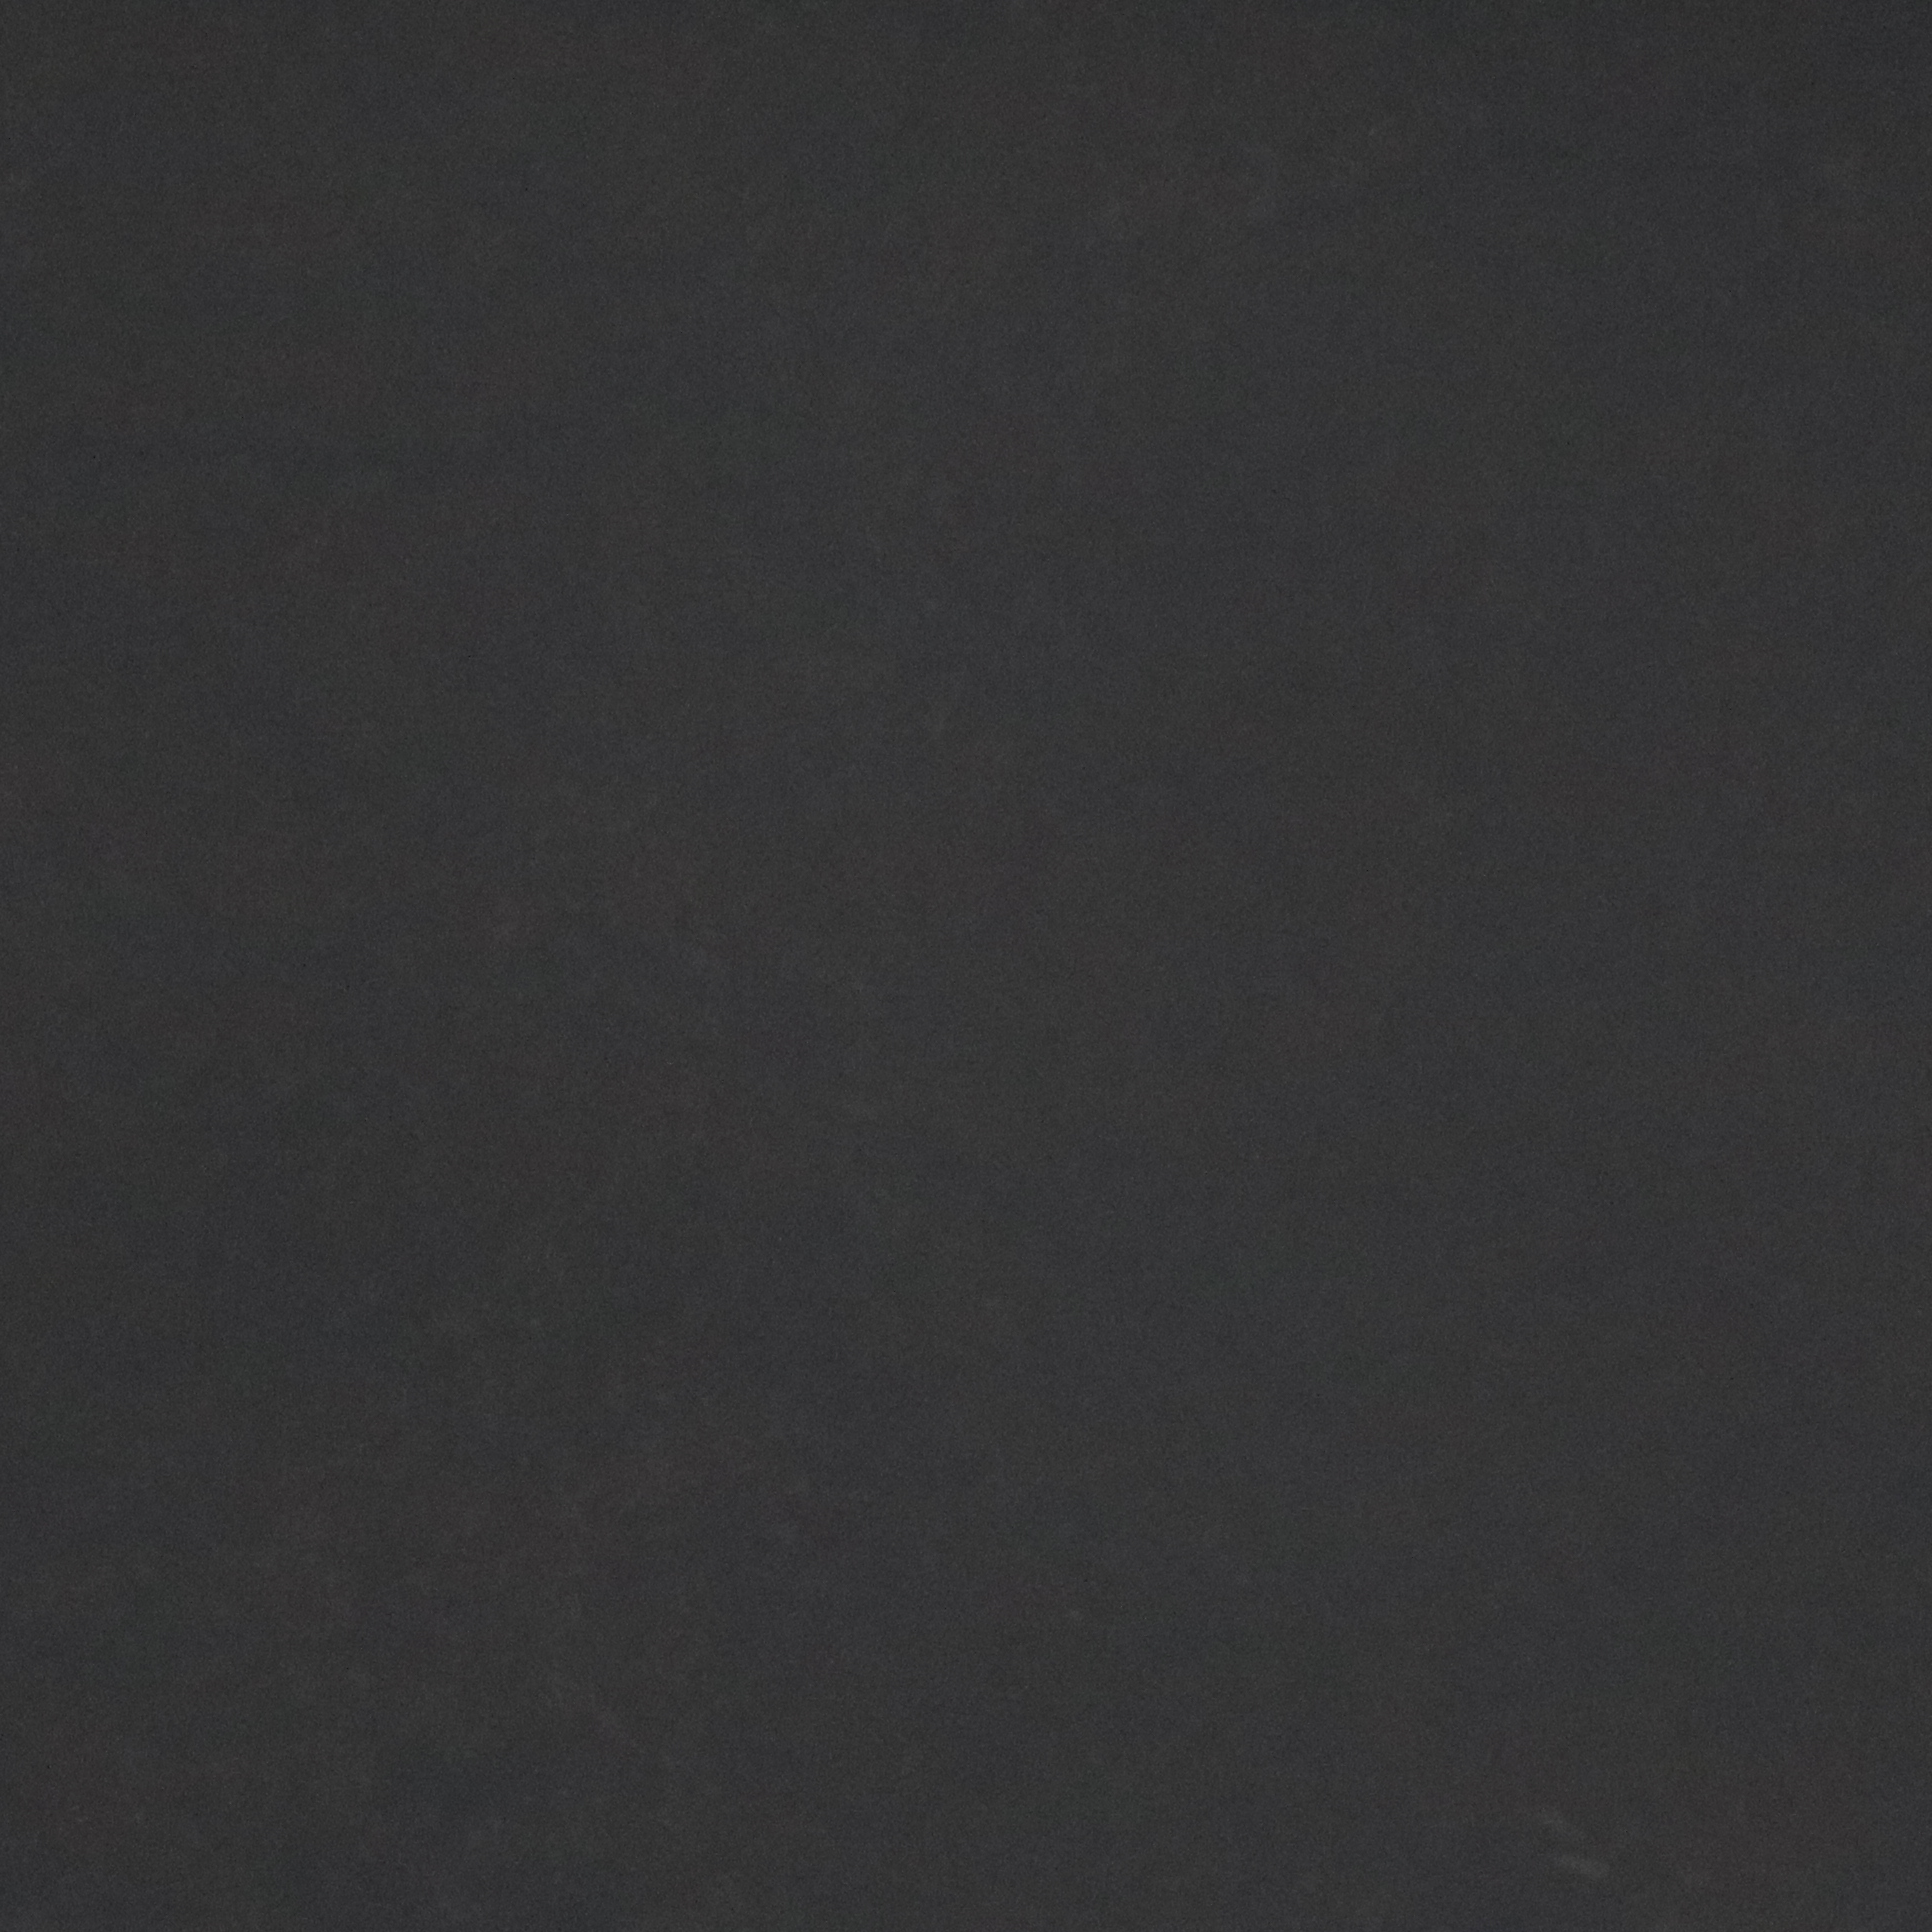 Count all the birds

0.